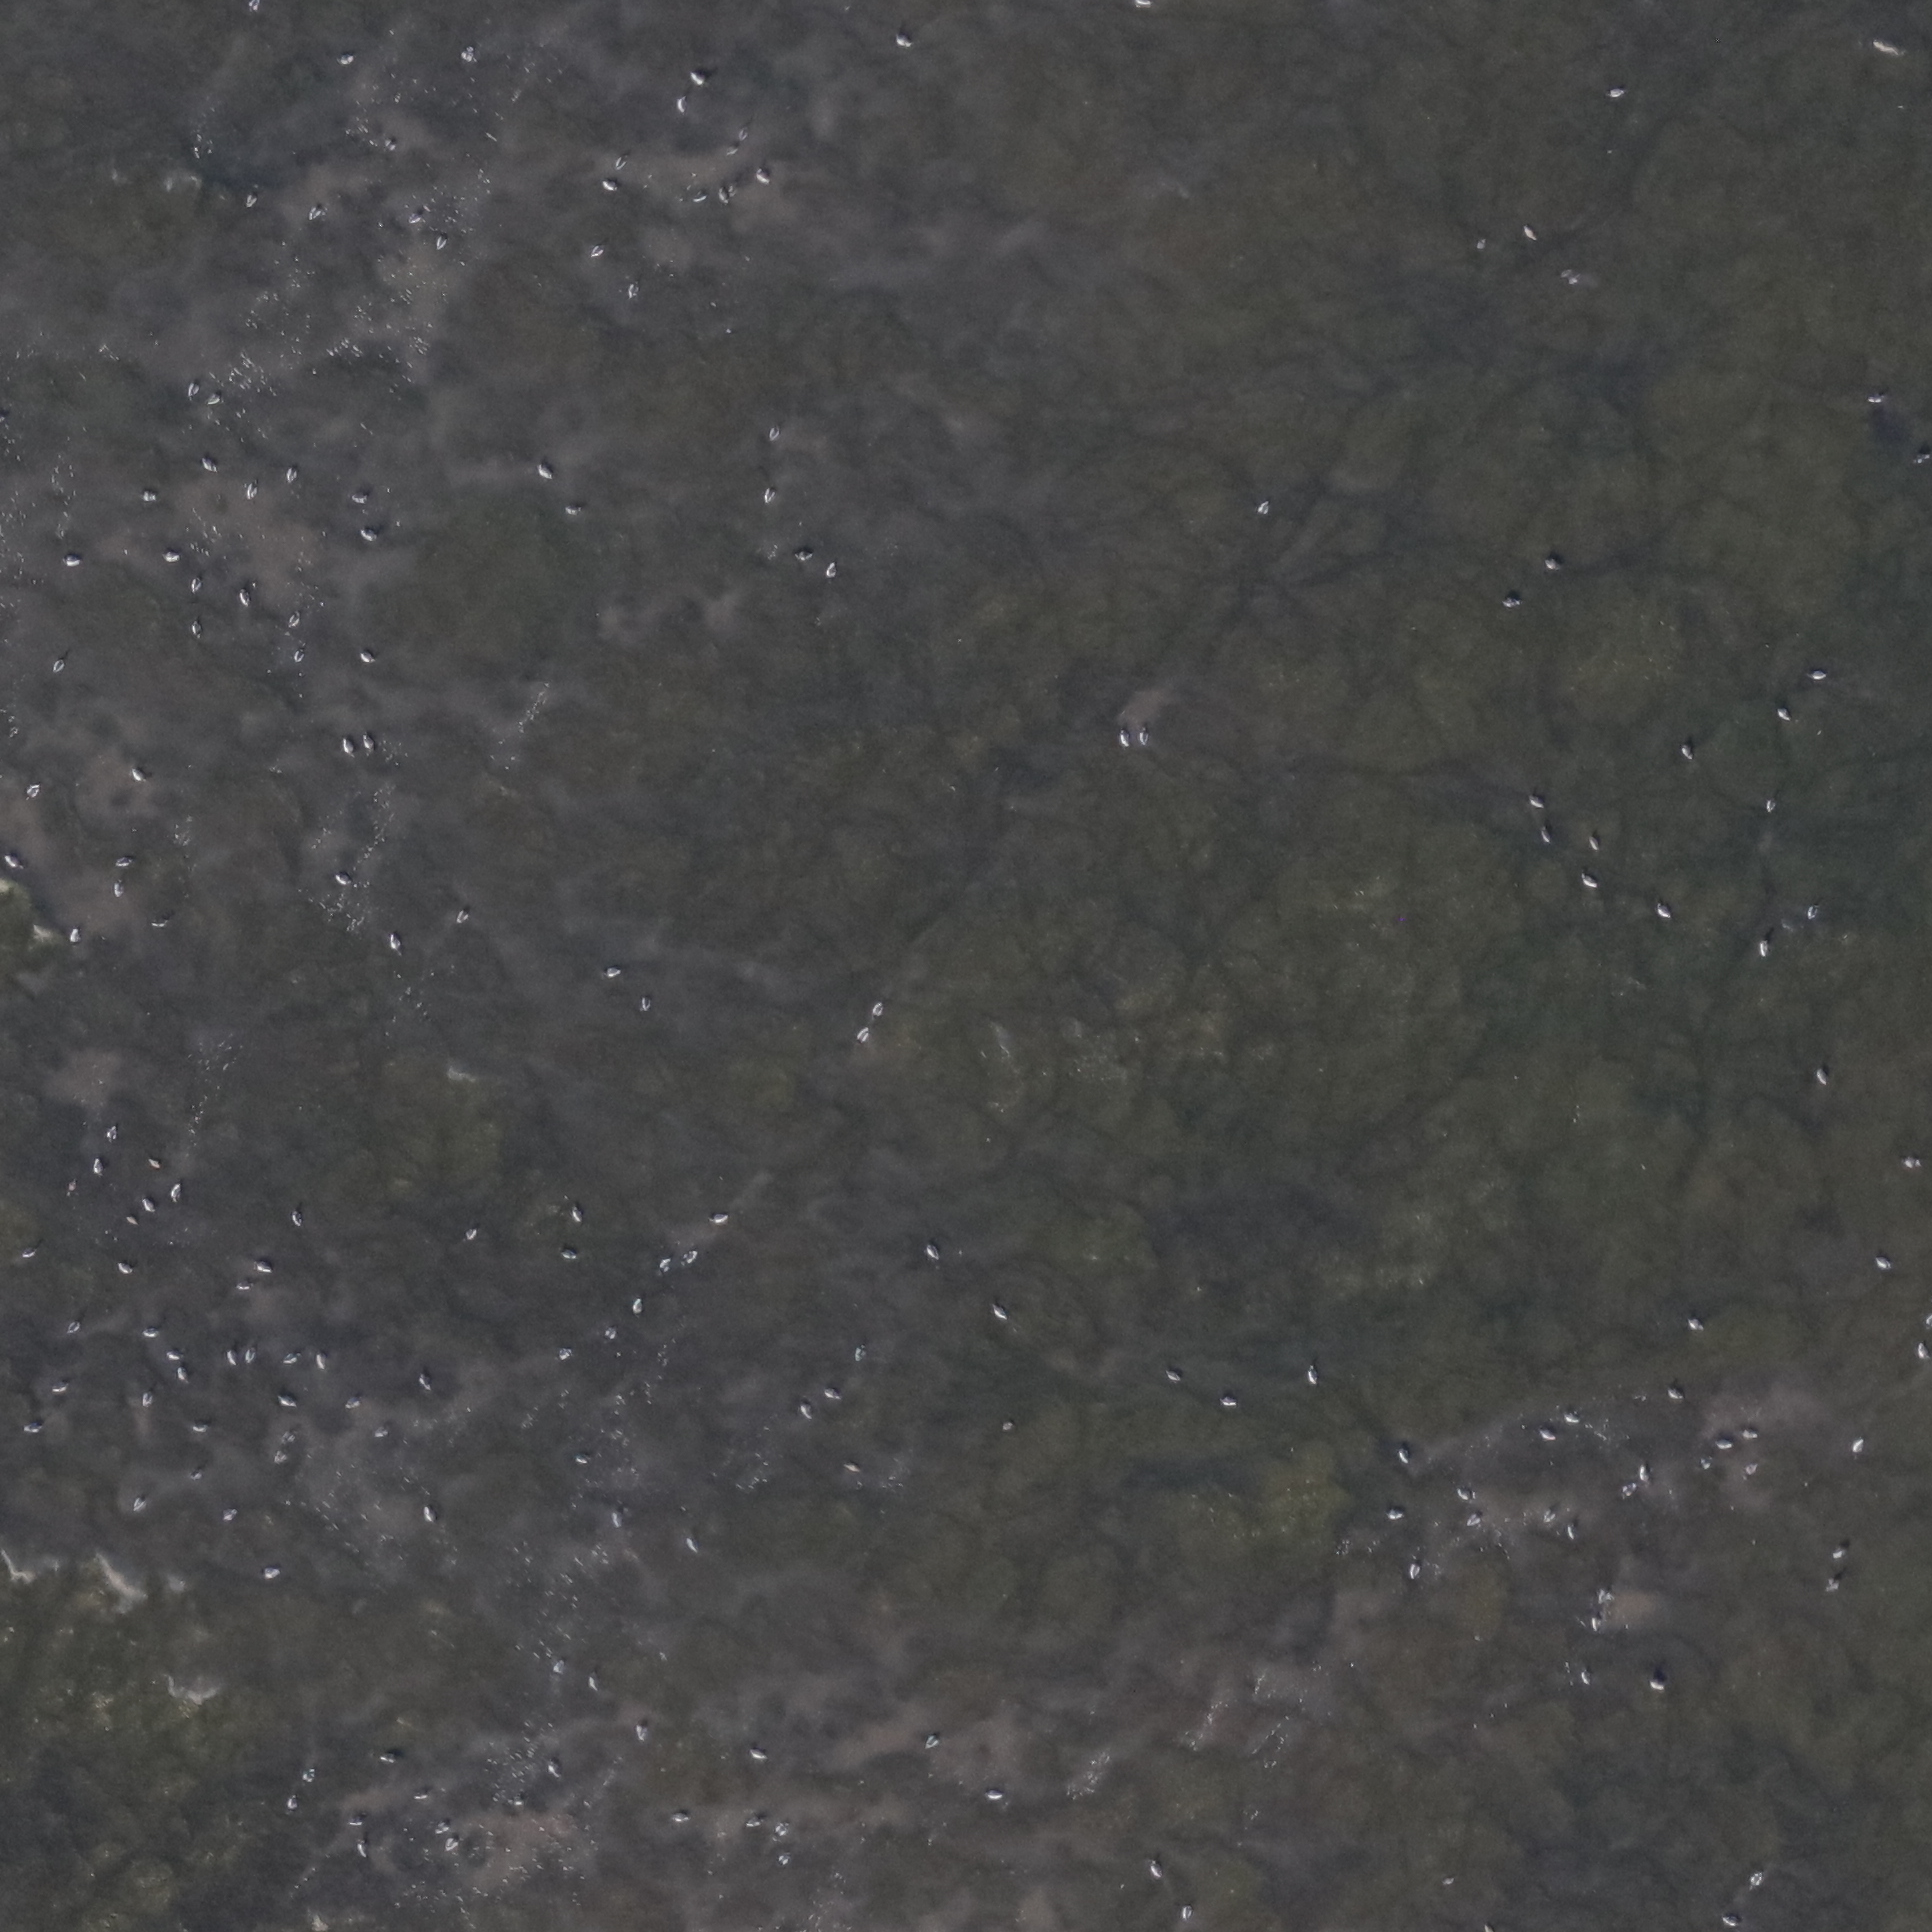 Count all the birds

193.